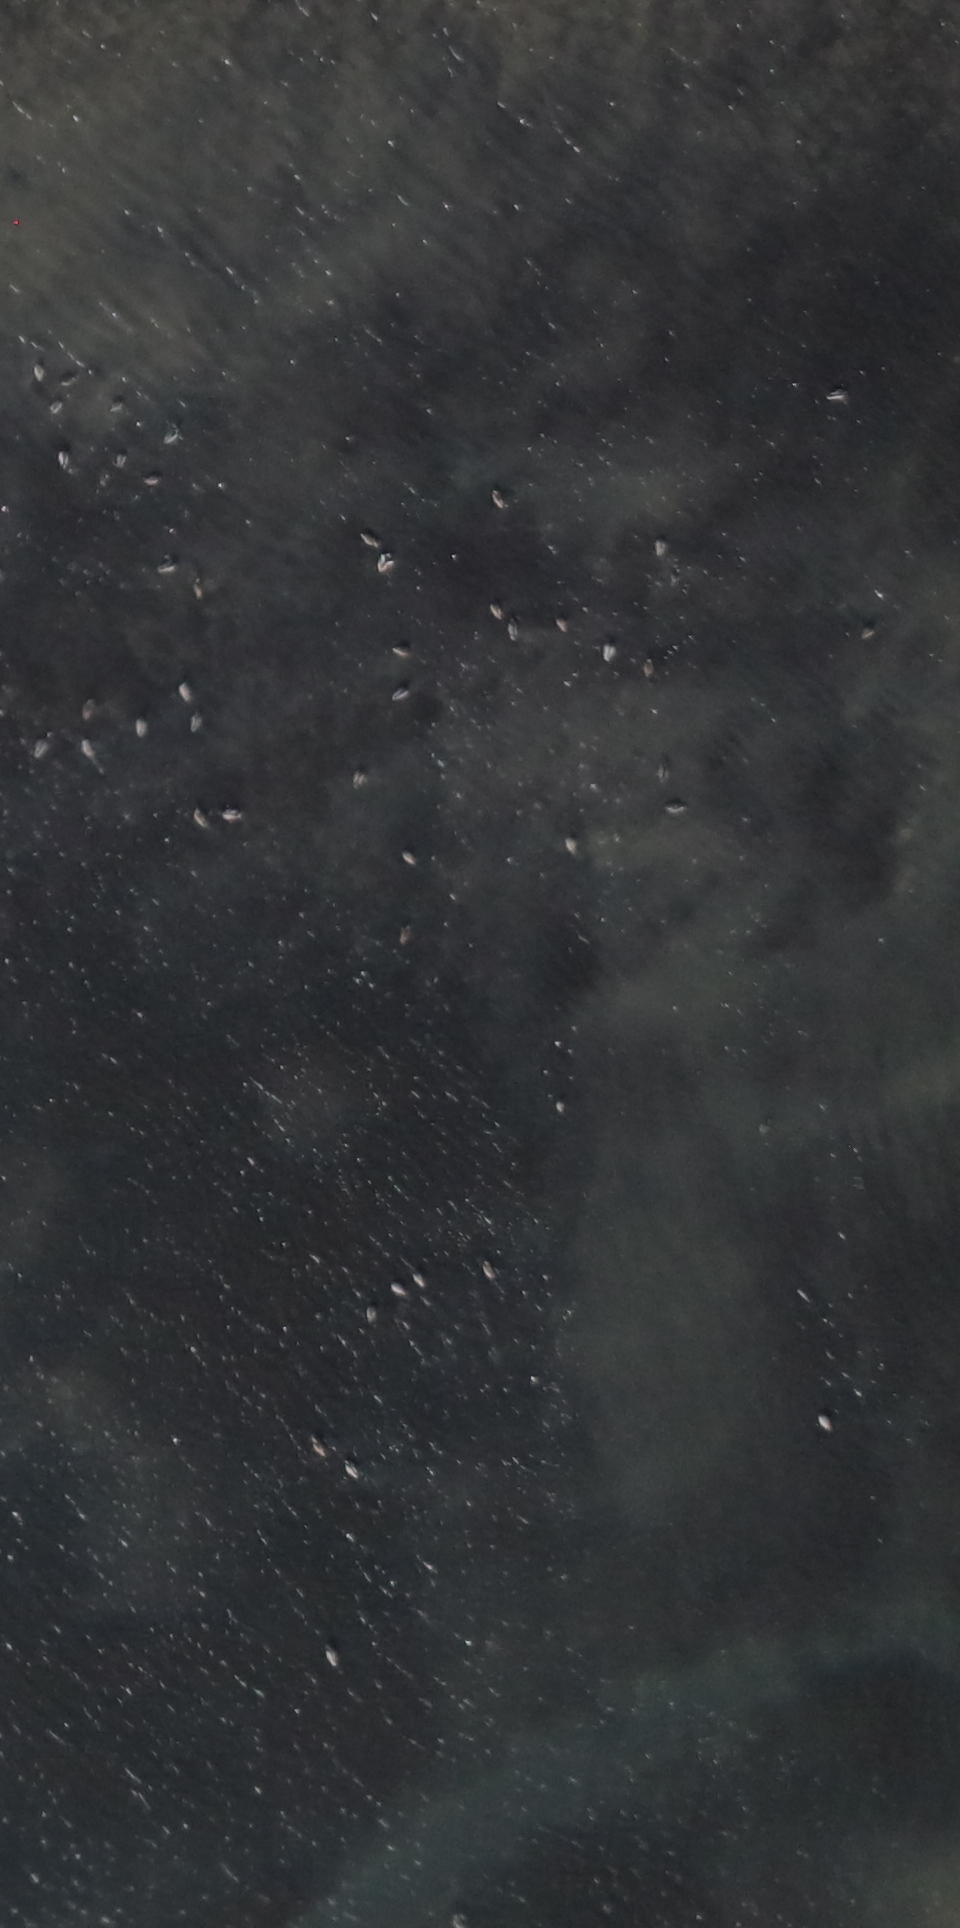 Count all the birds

45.